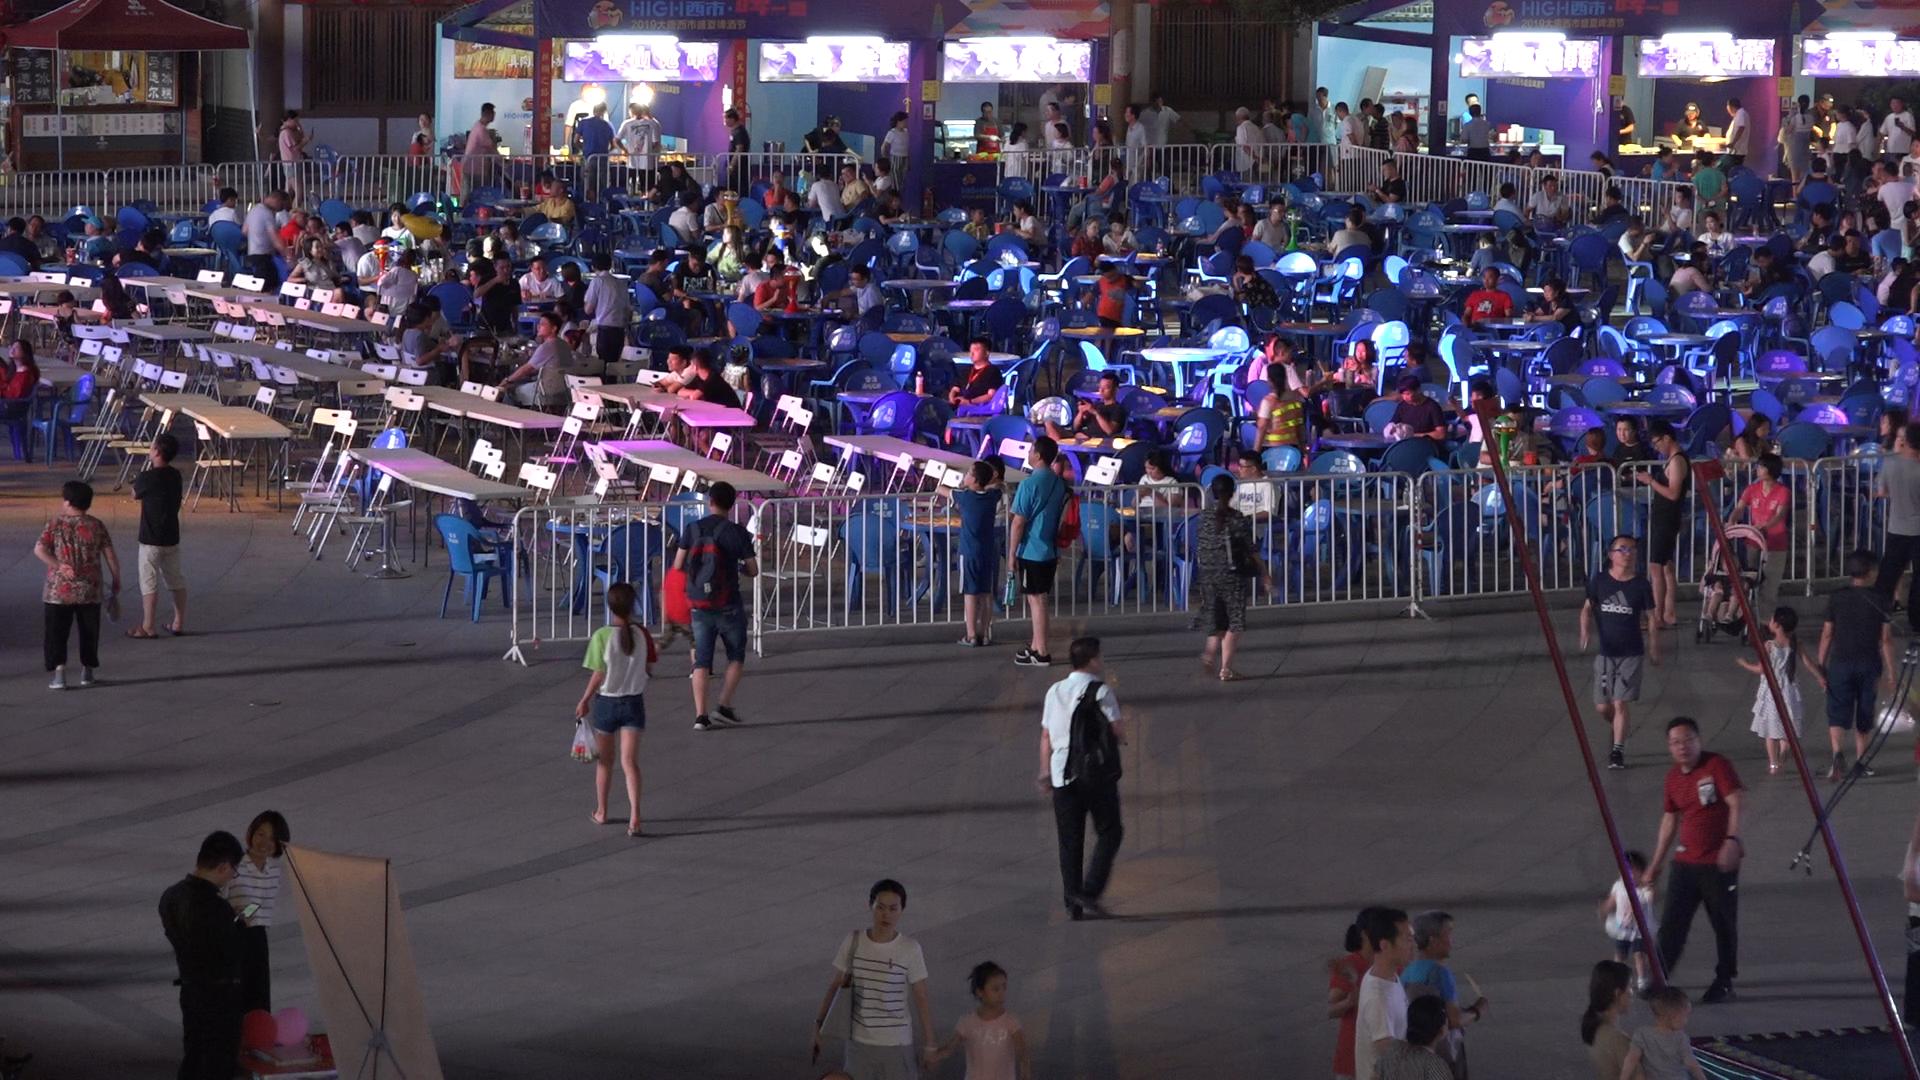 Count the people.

190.